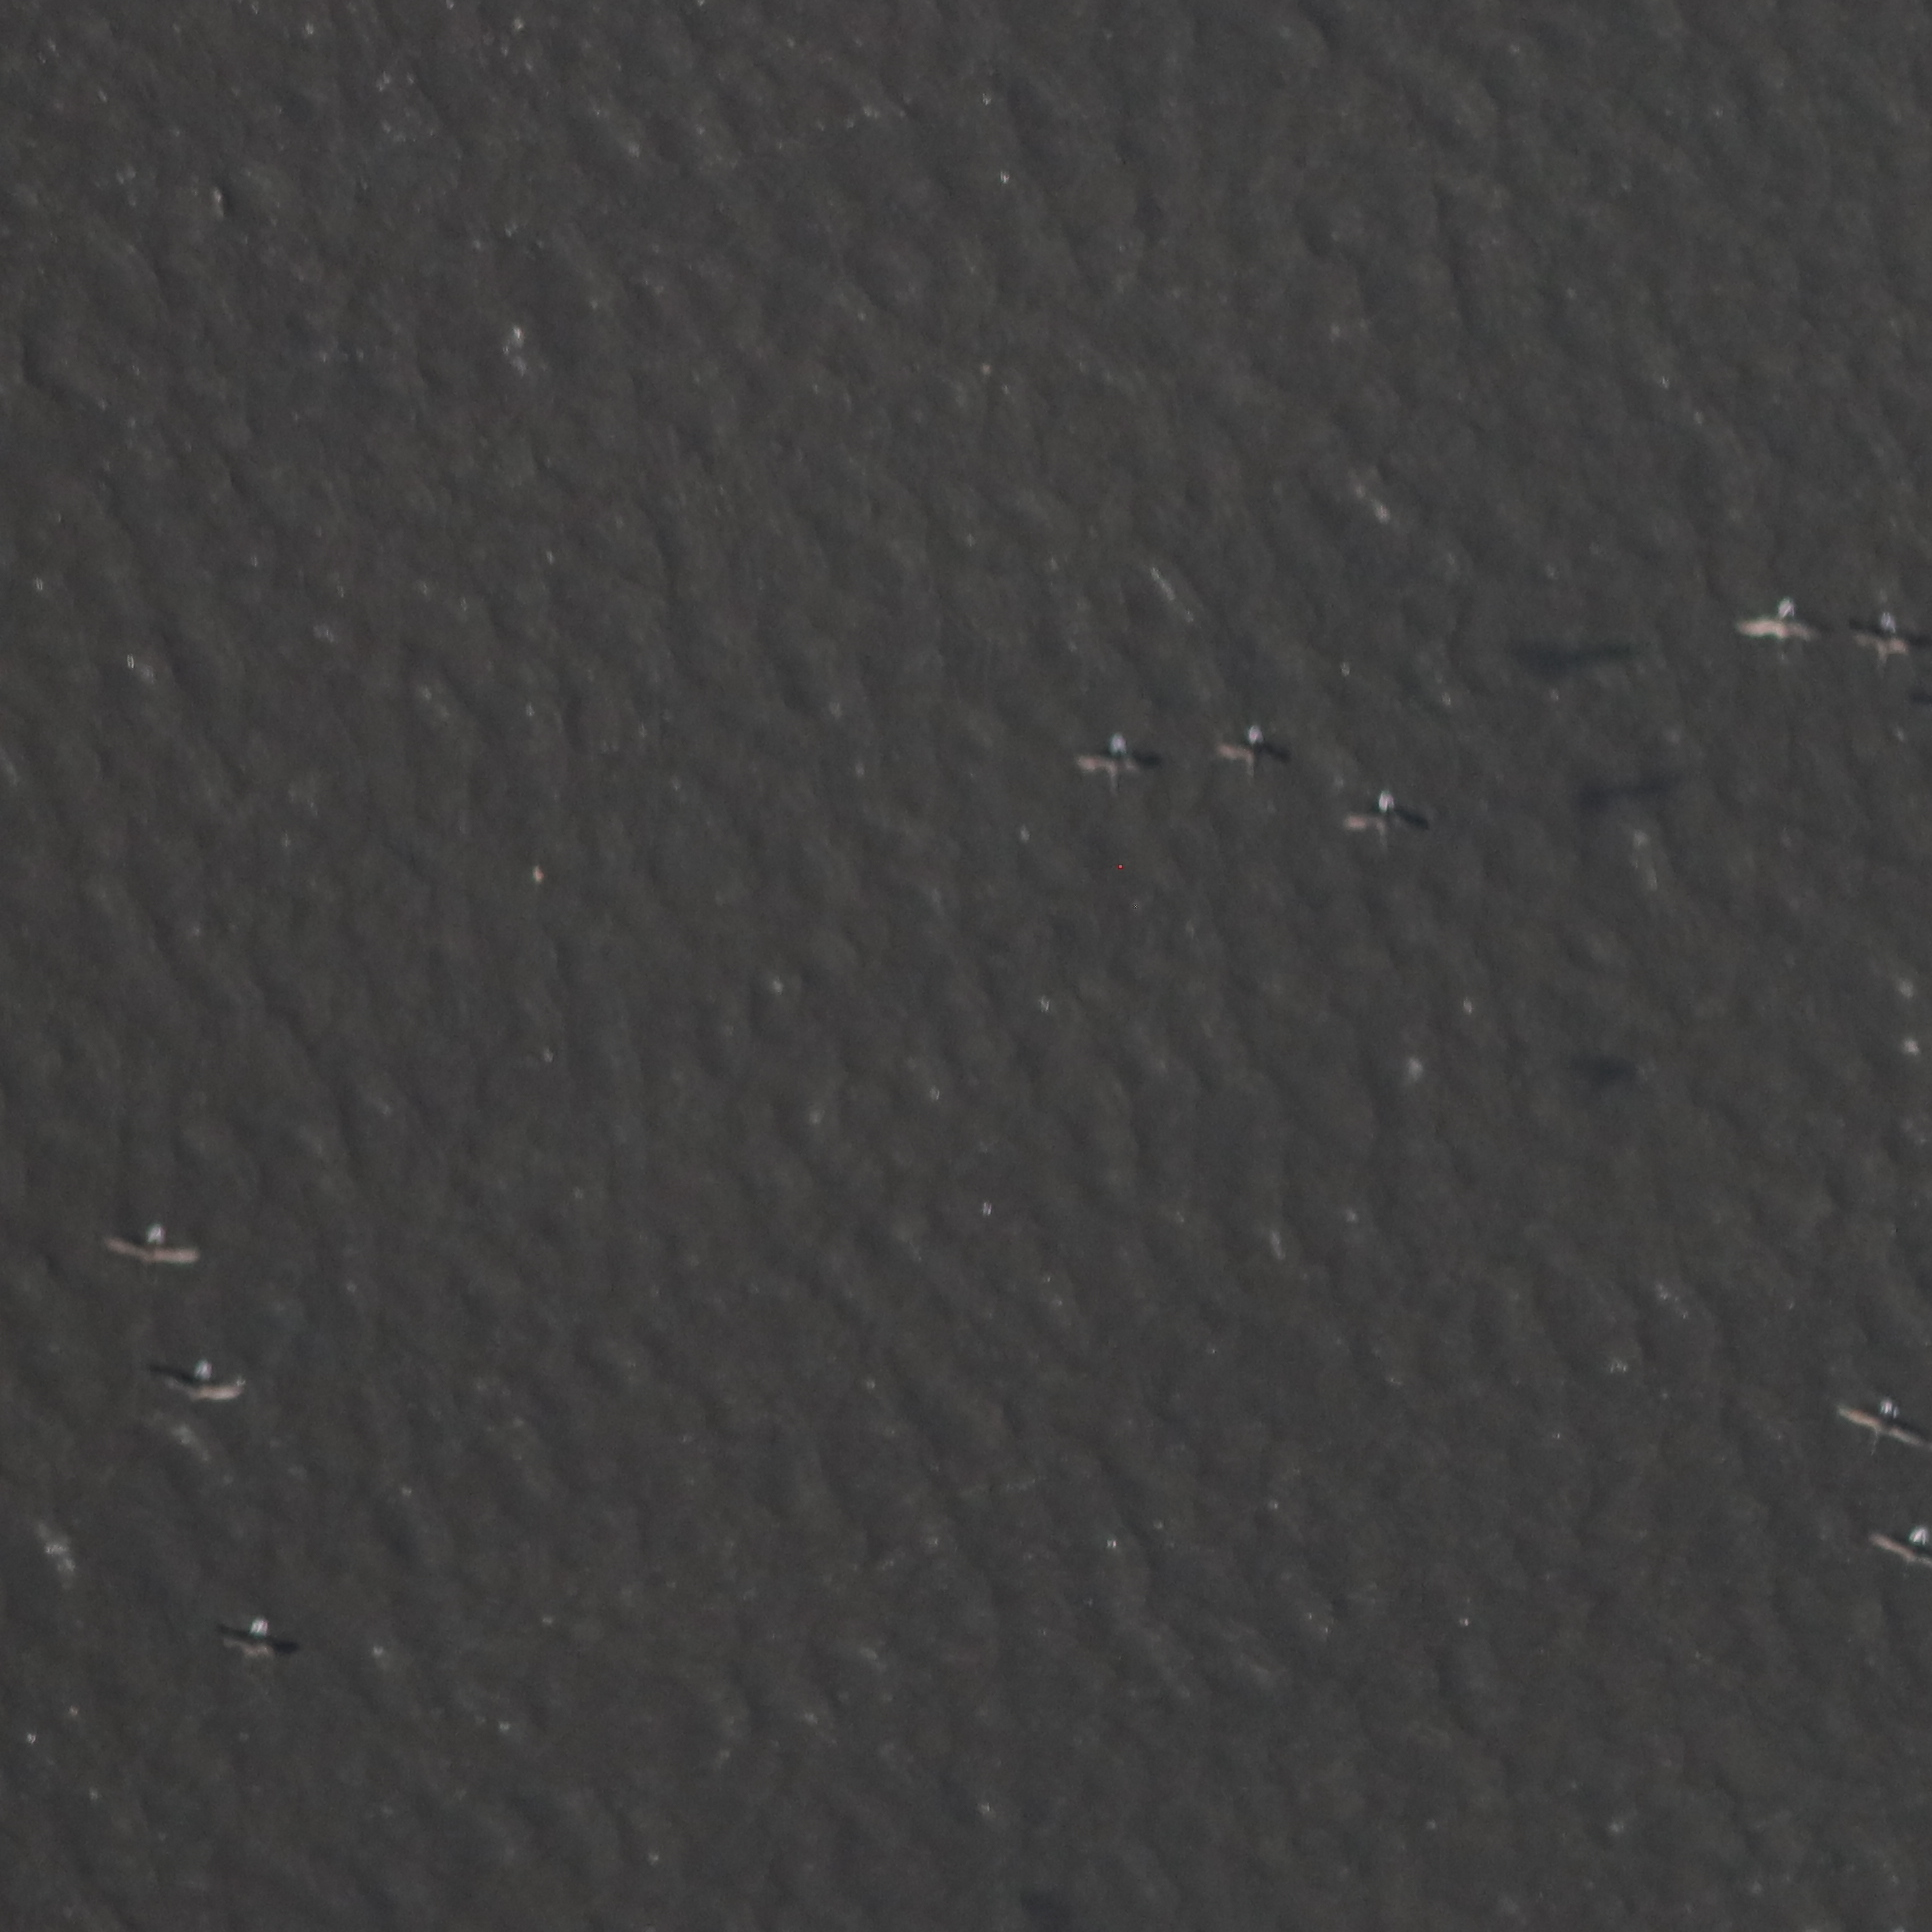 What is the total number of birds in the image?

10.